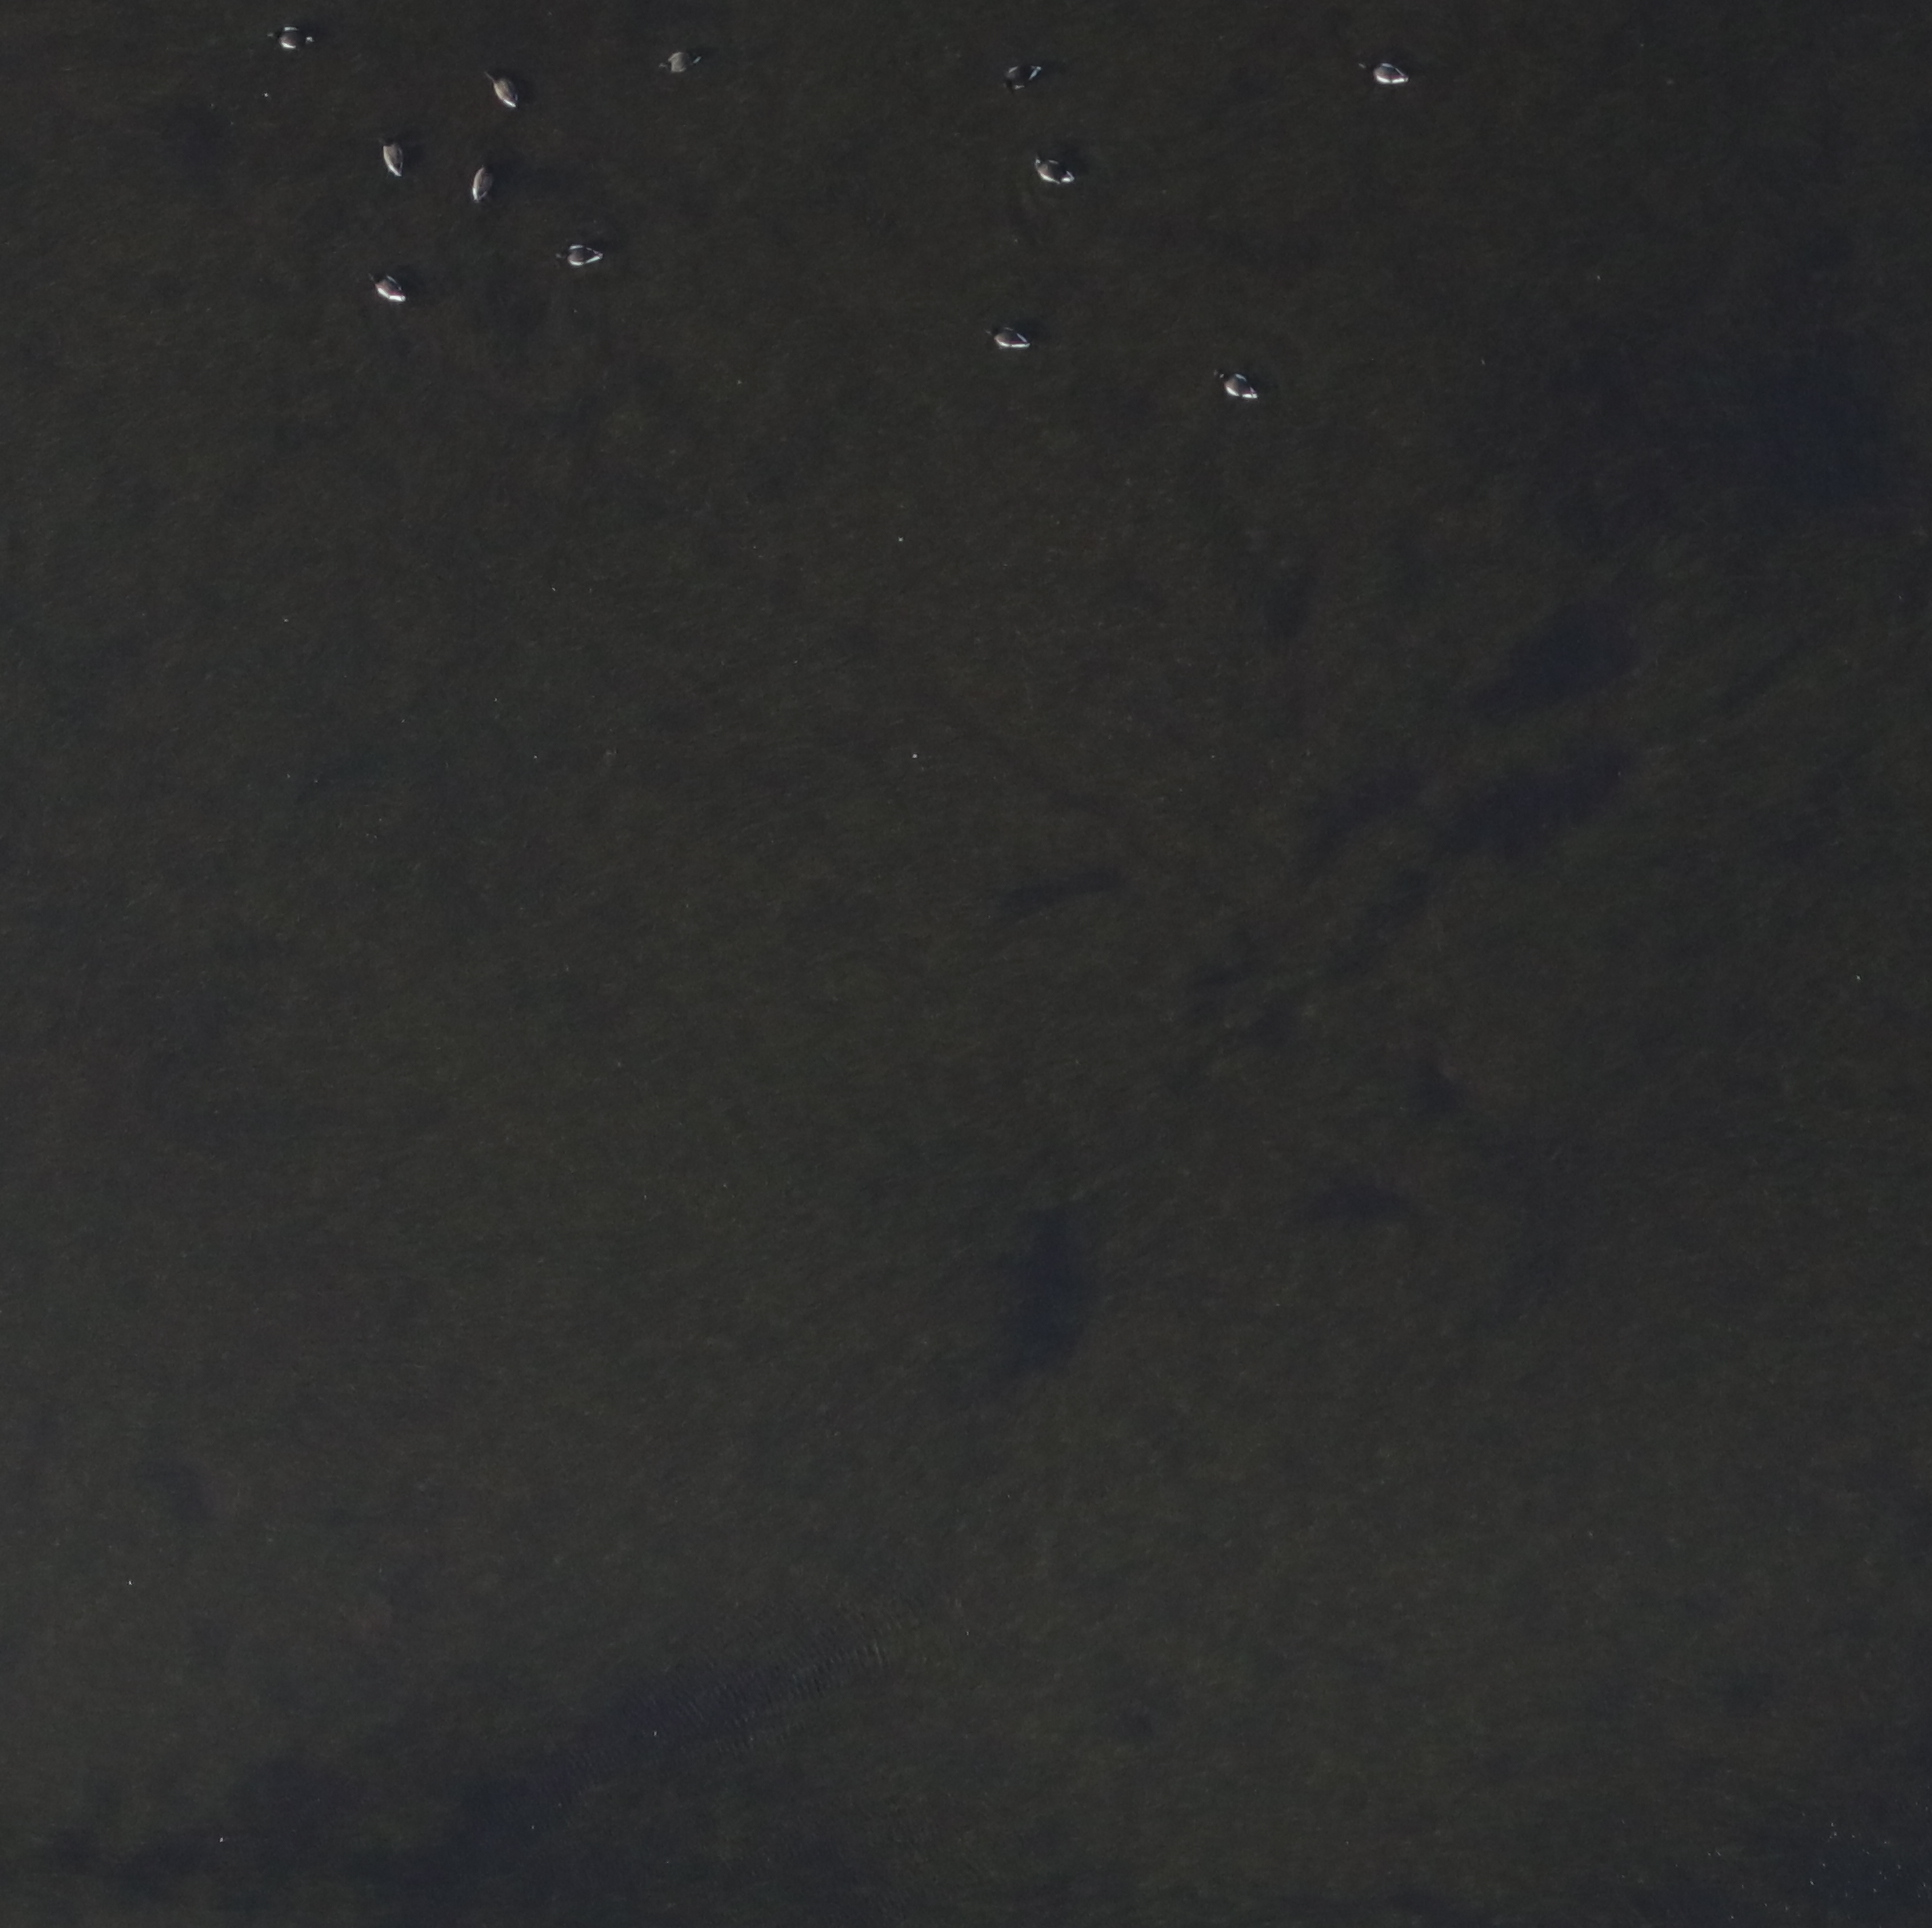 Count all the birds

12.